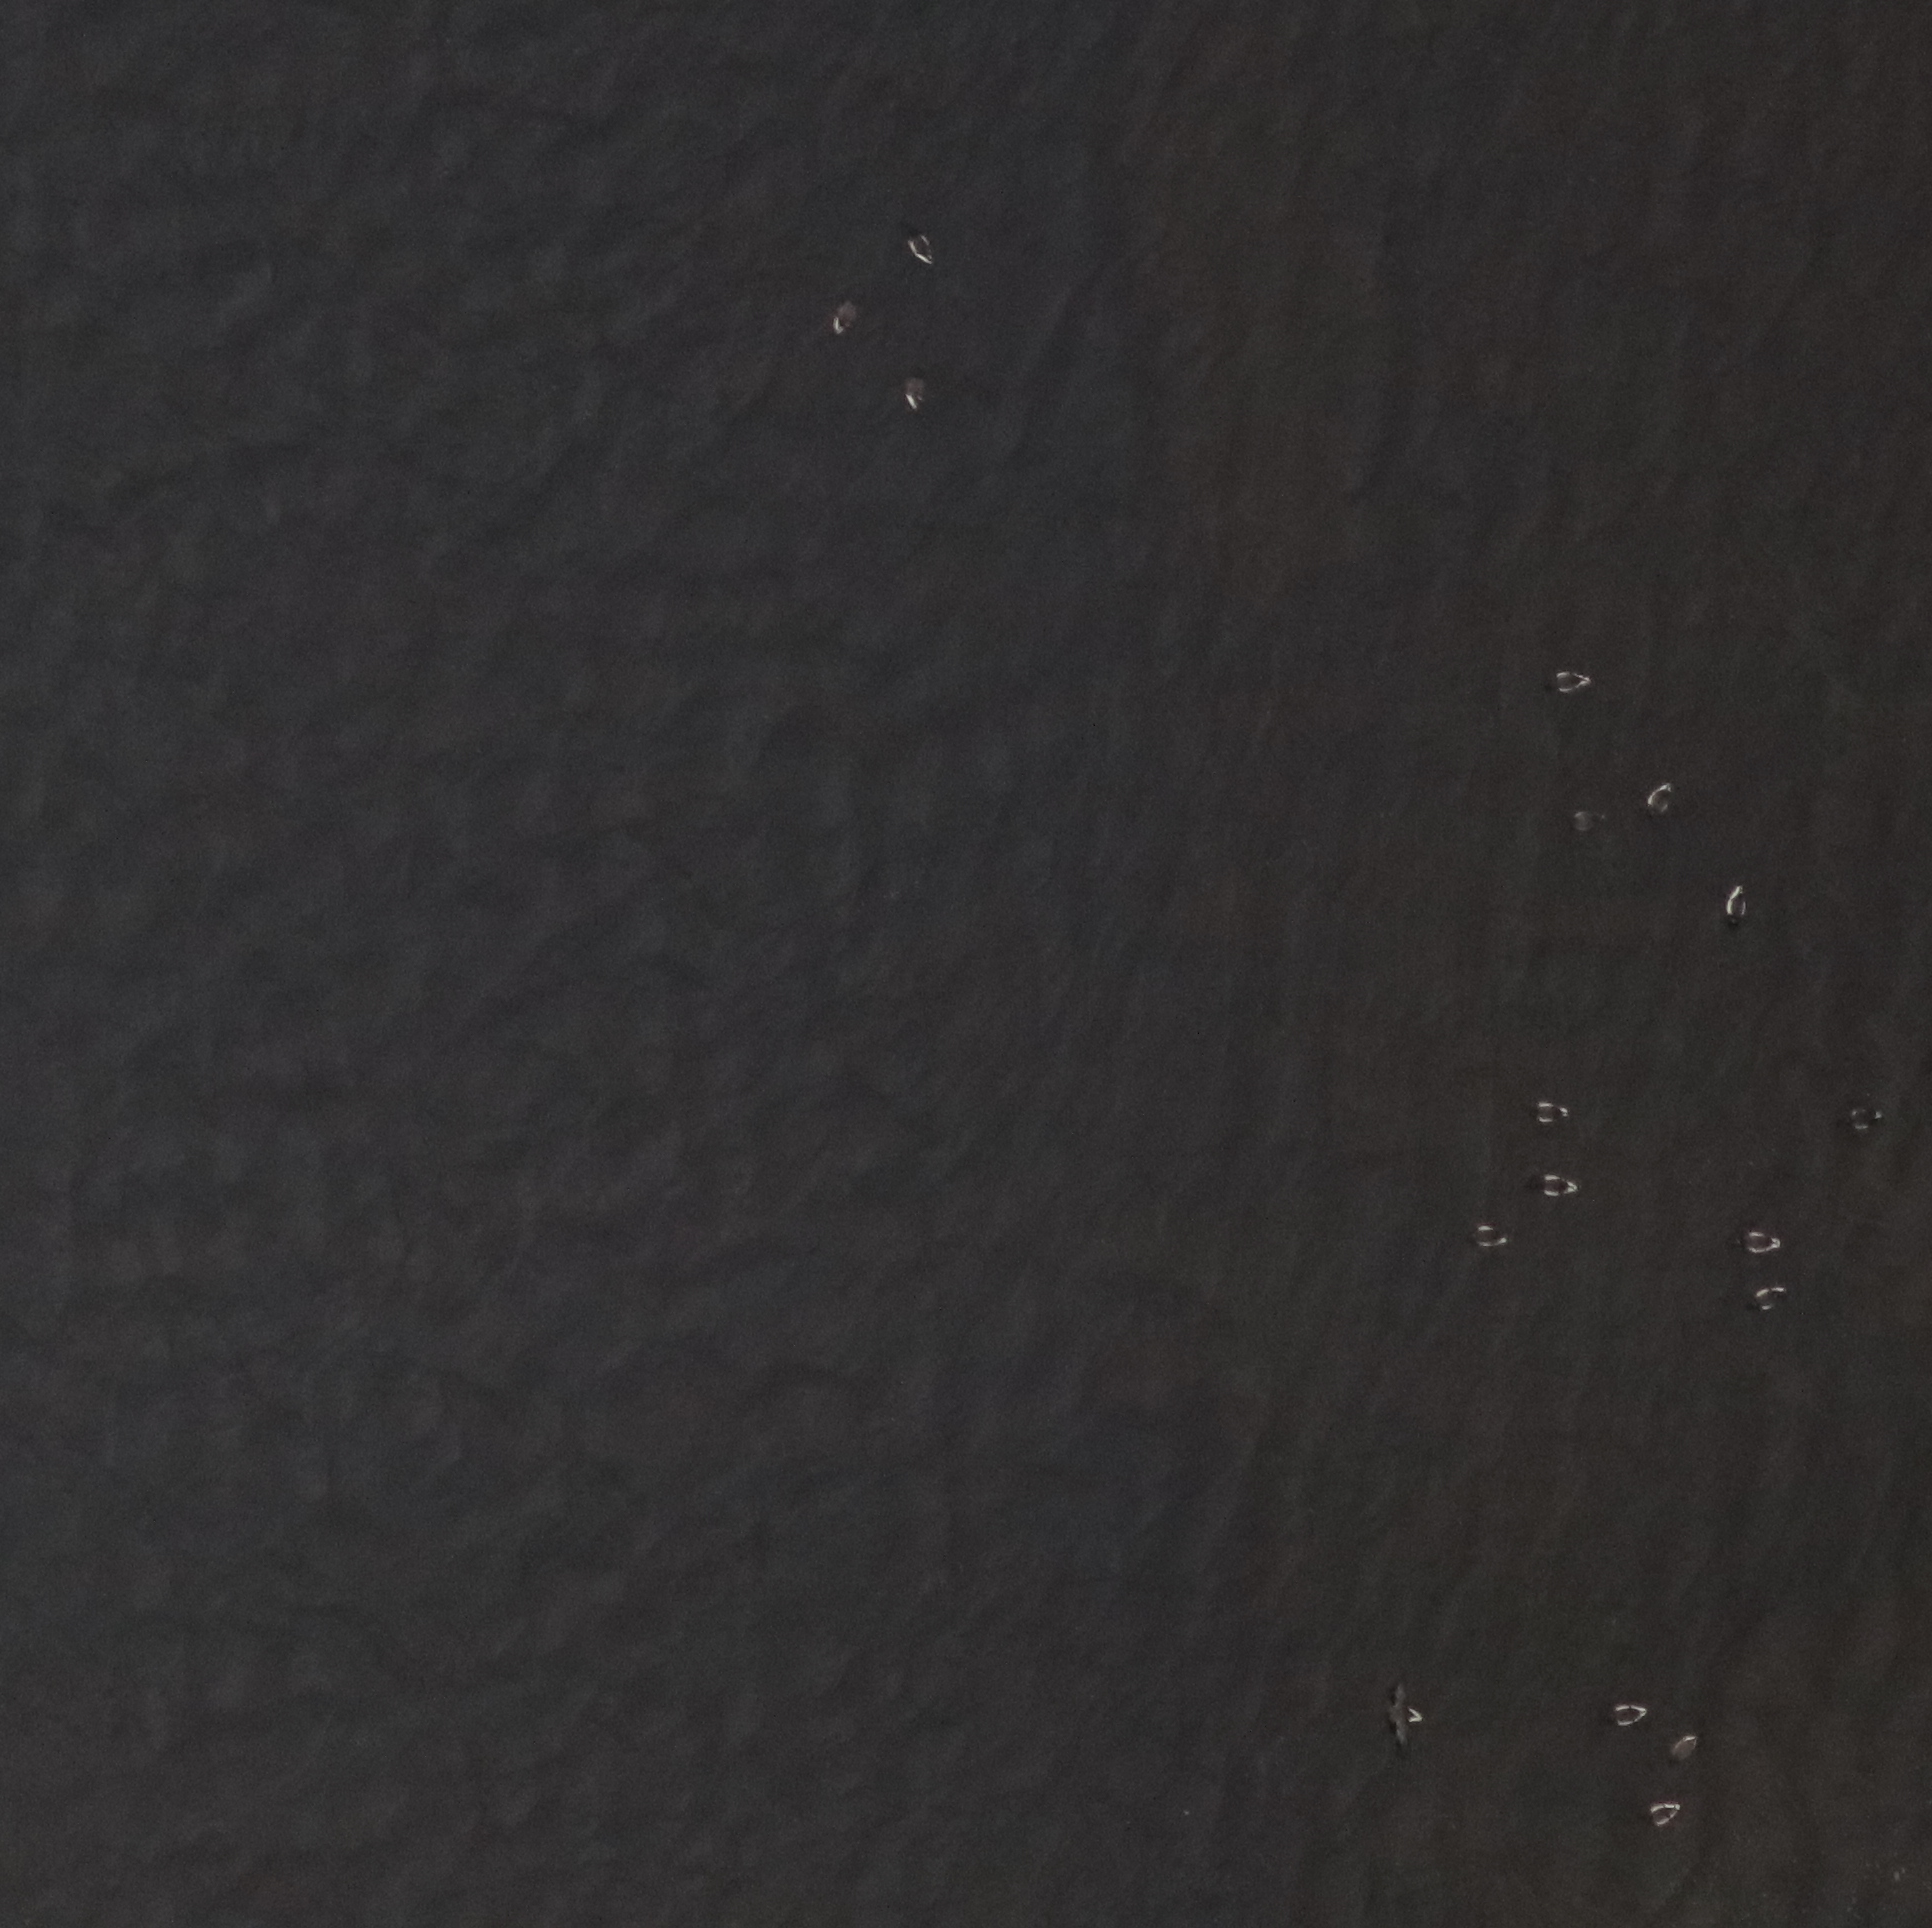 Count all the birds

17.